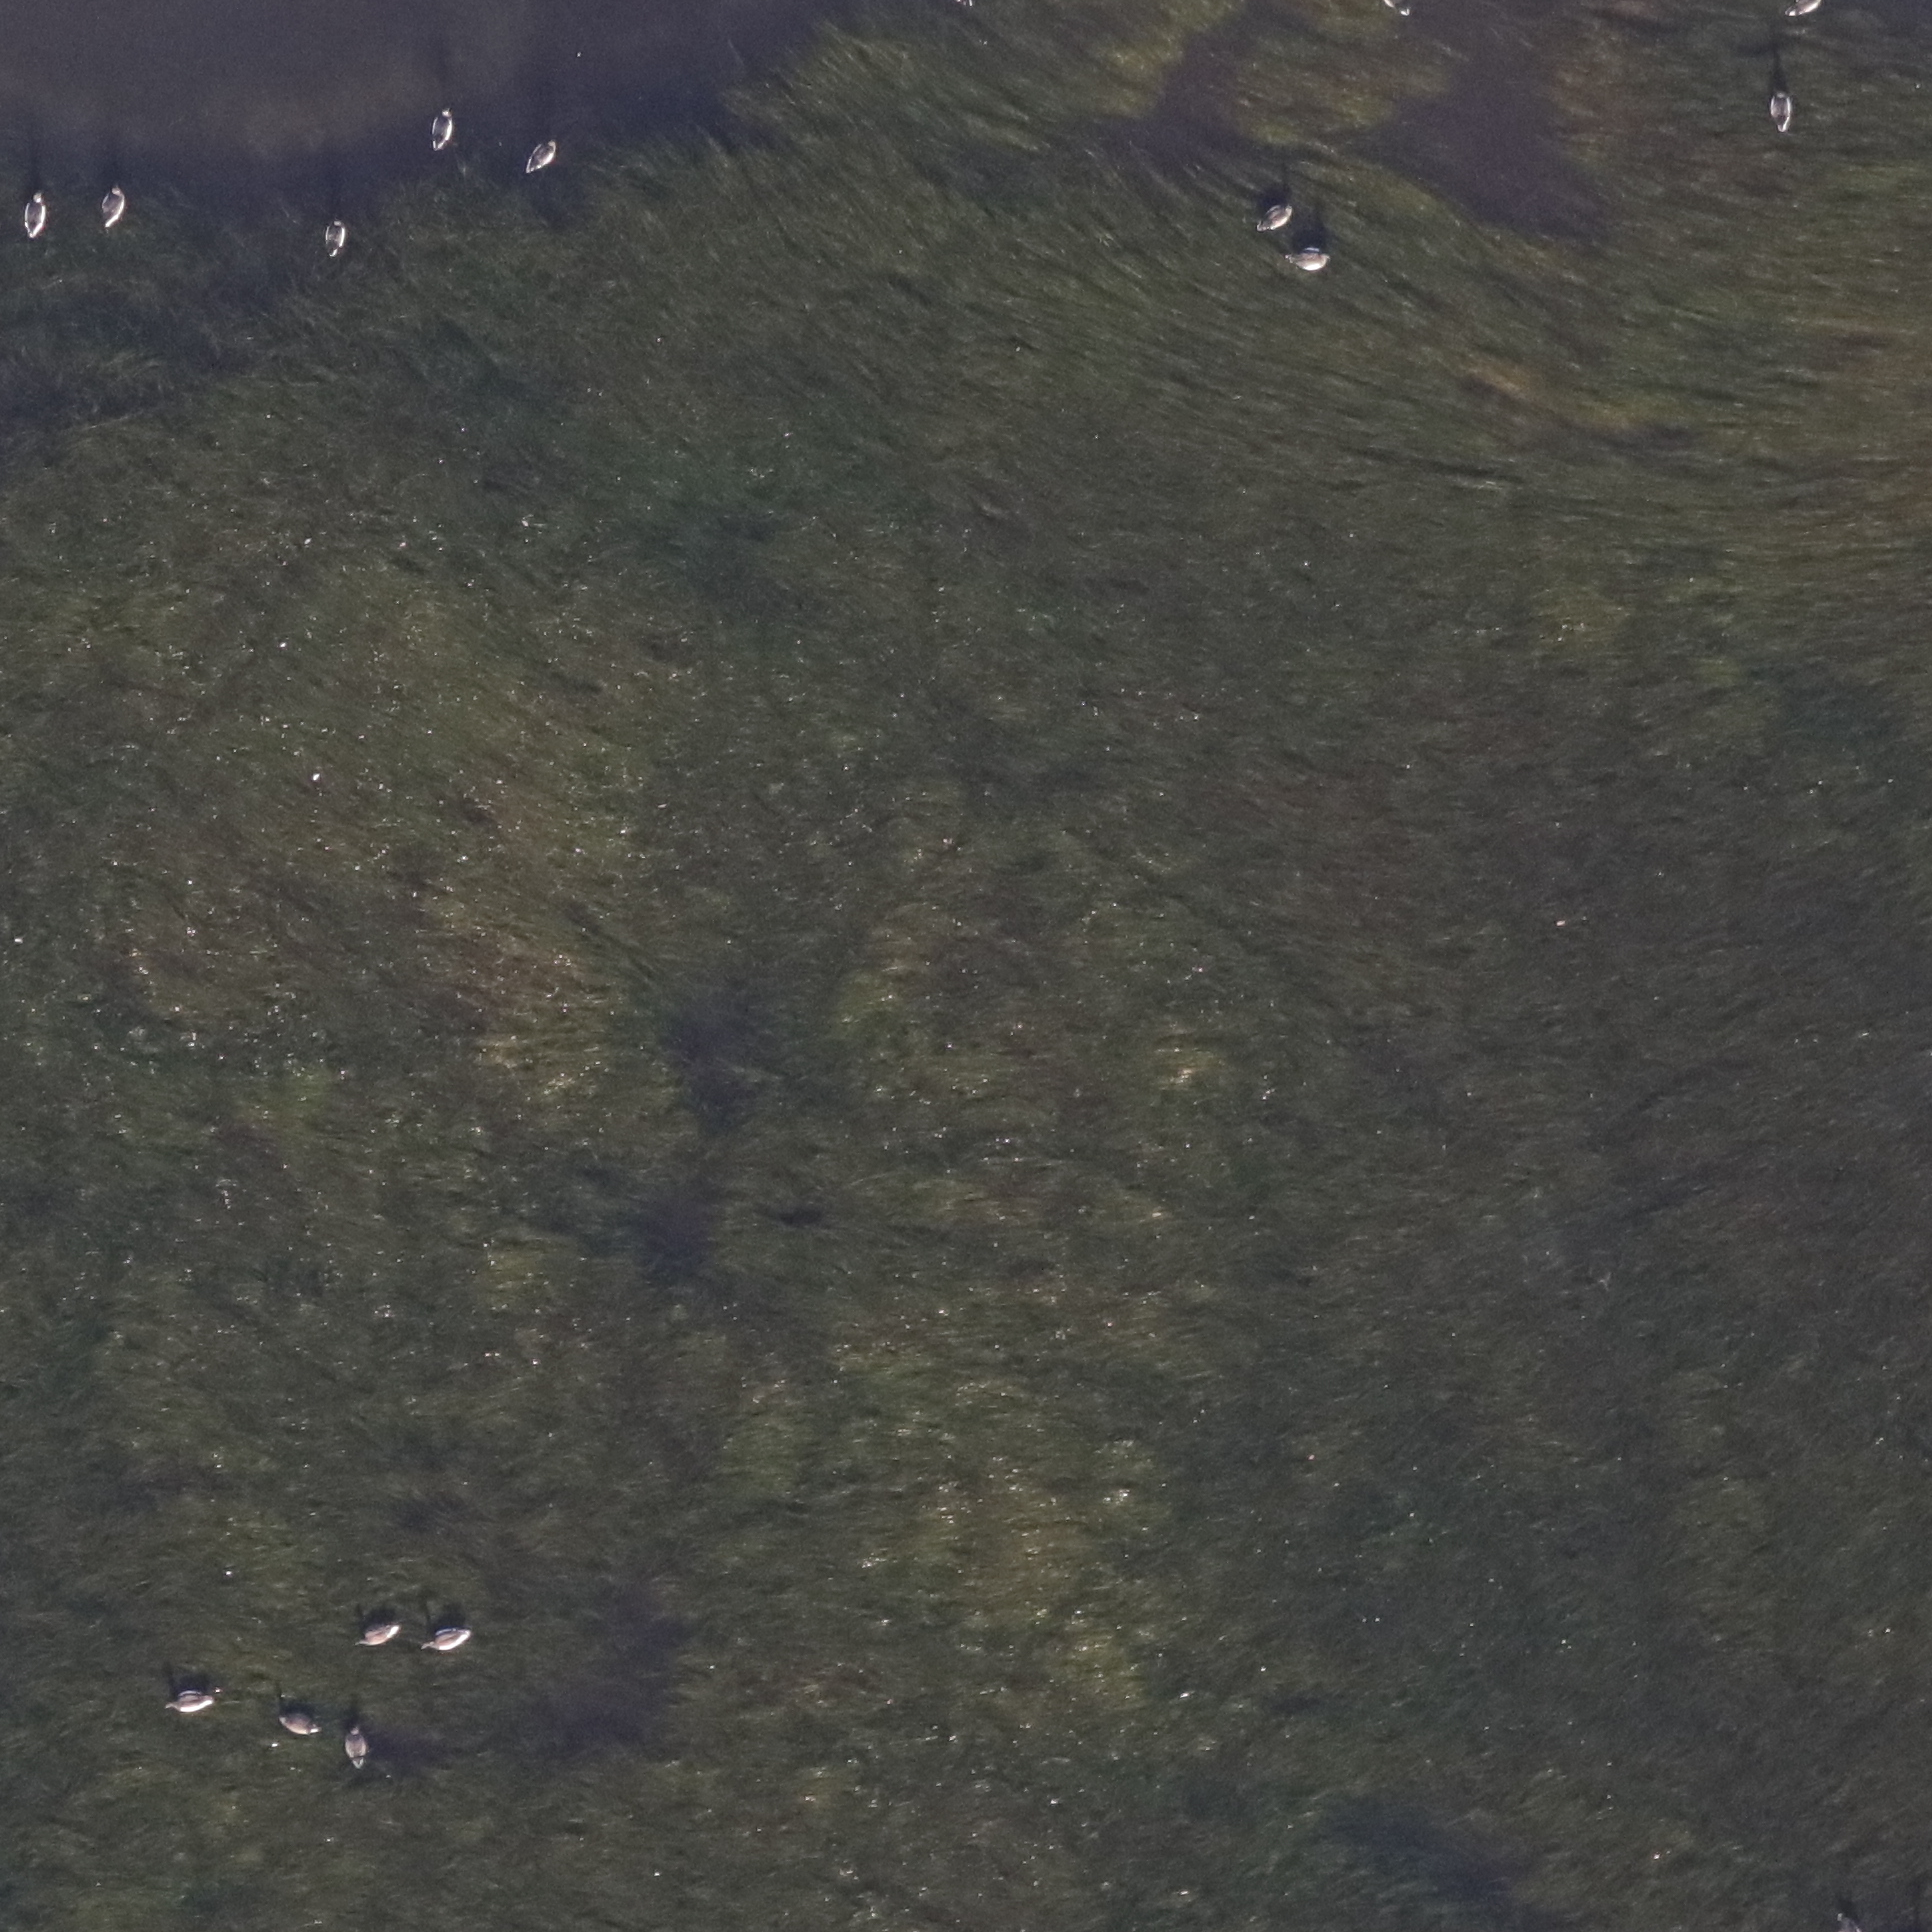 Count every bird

14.